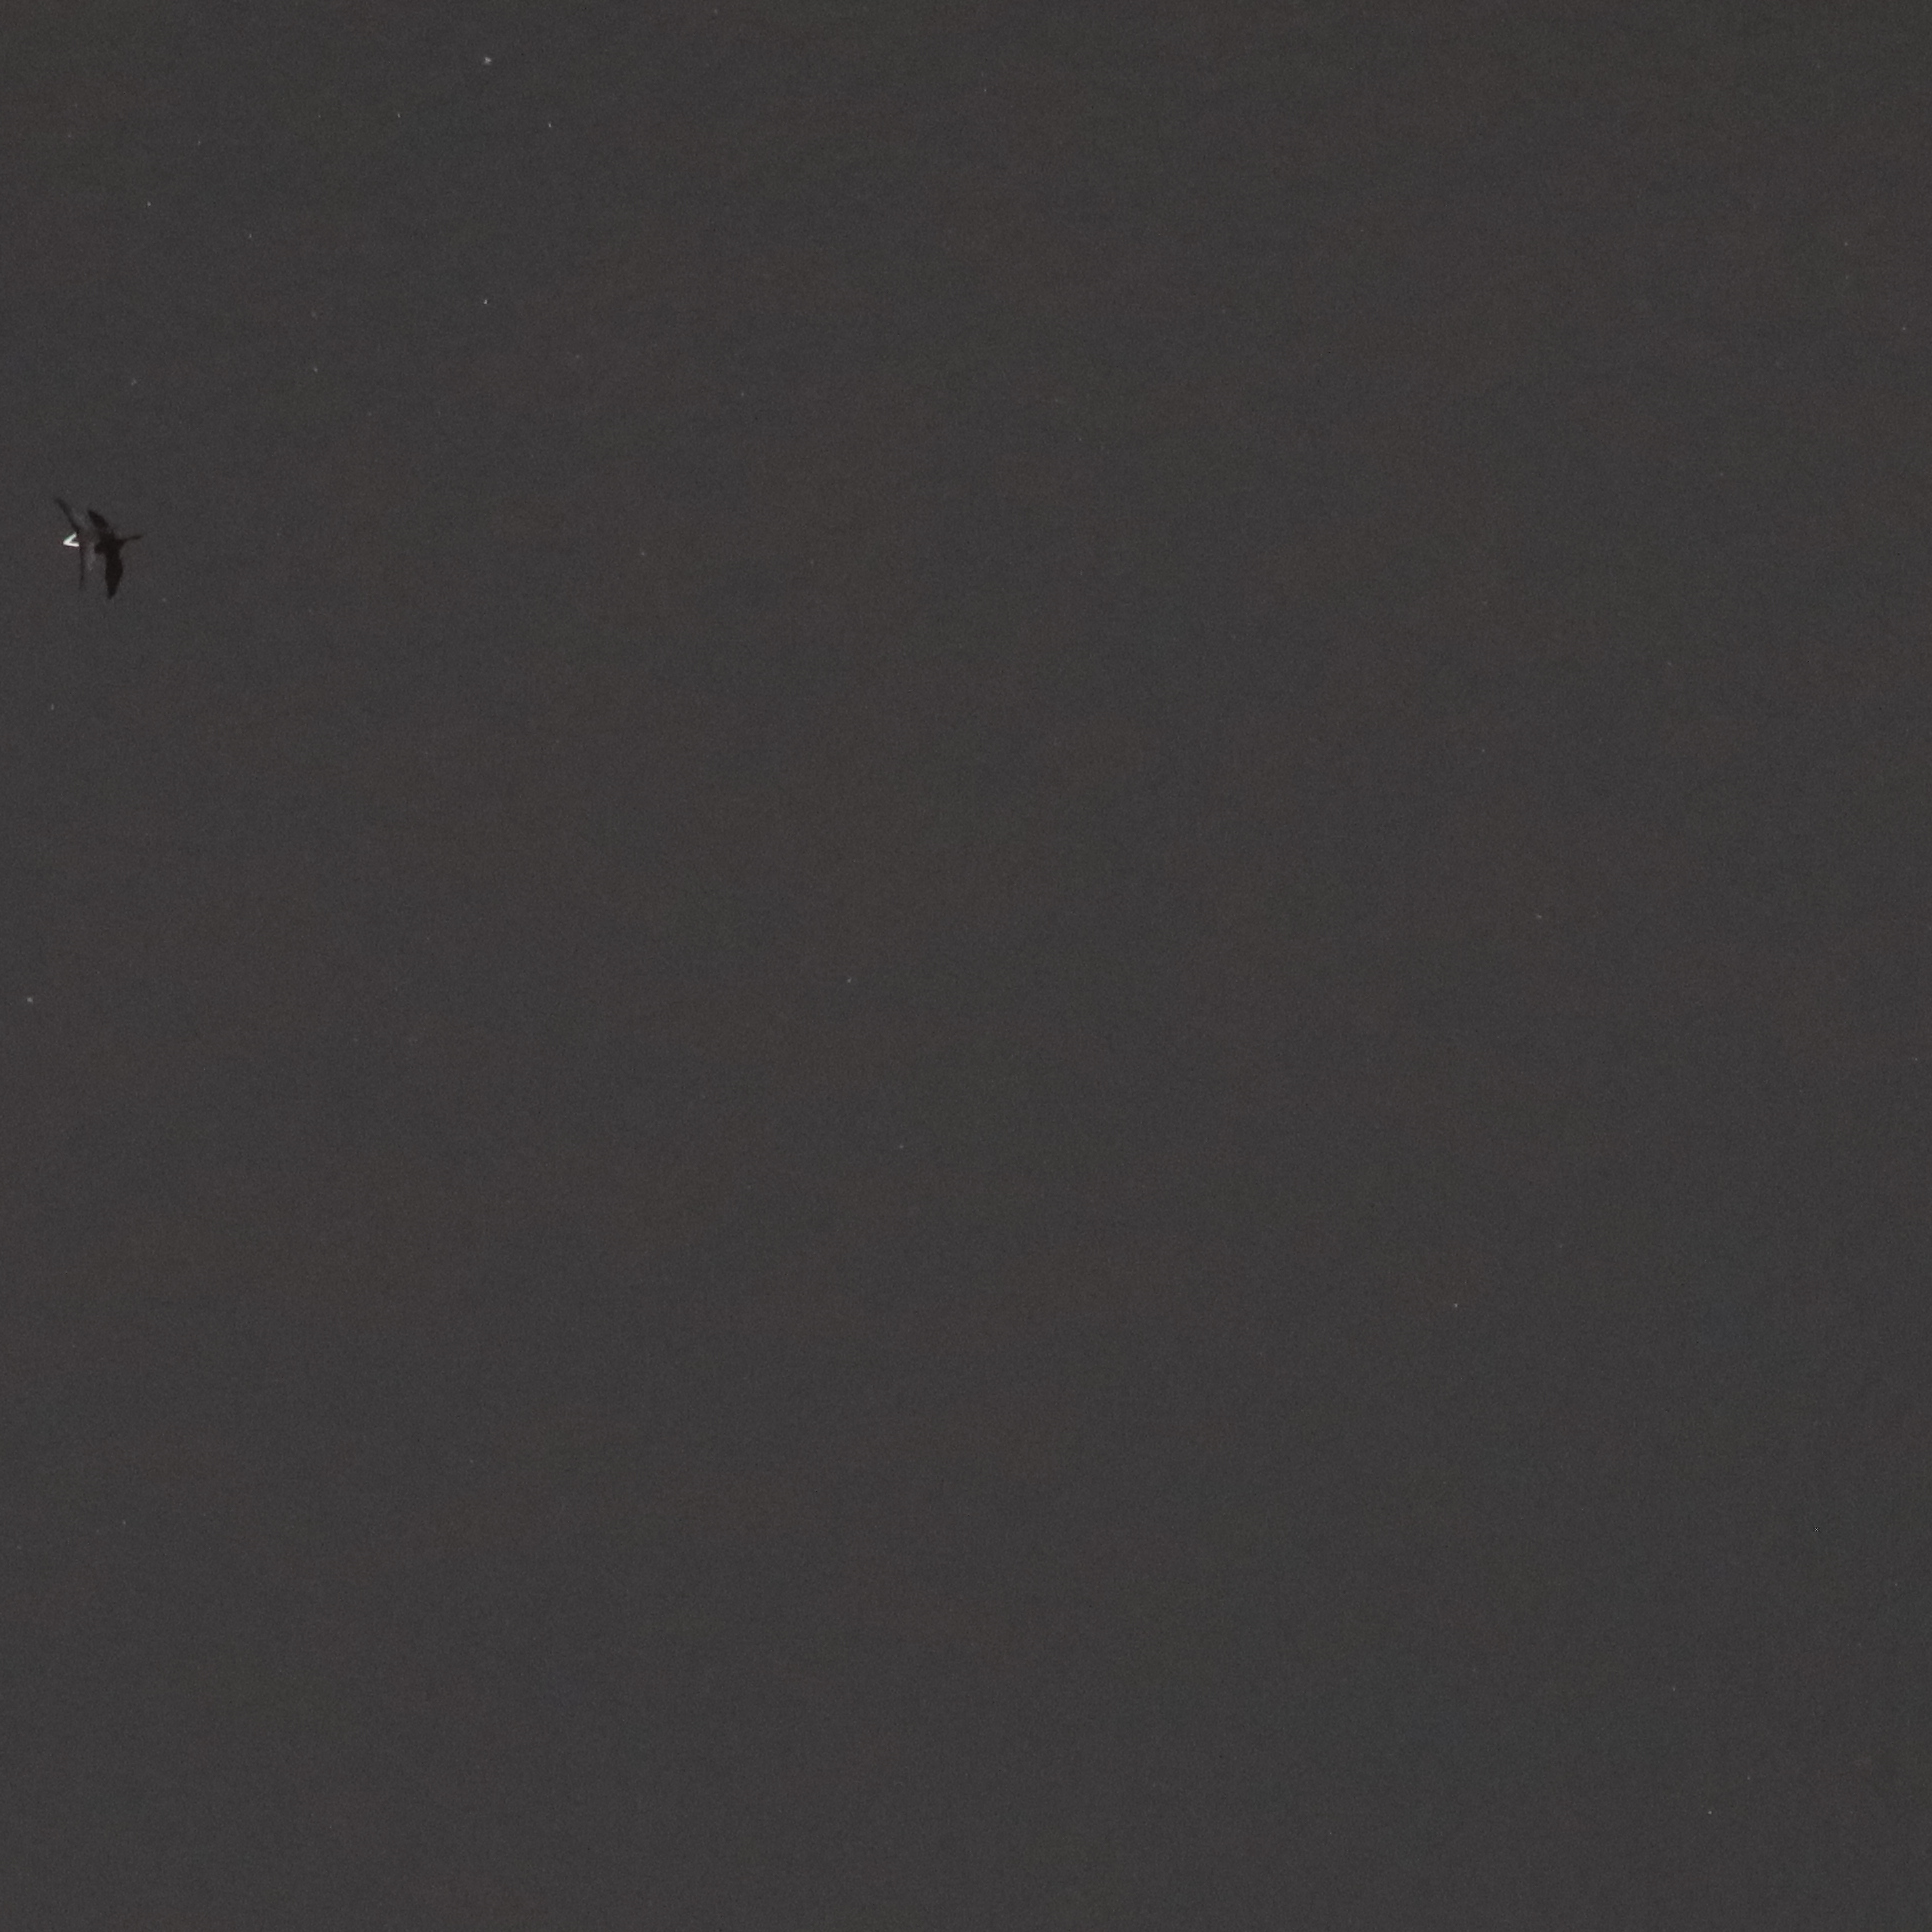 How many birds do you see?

1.